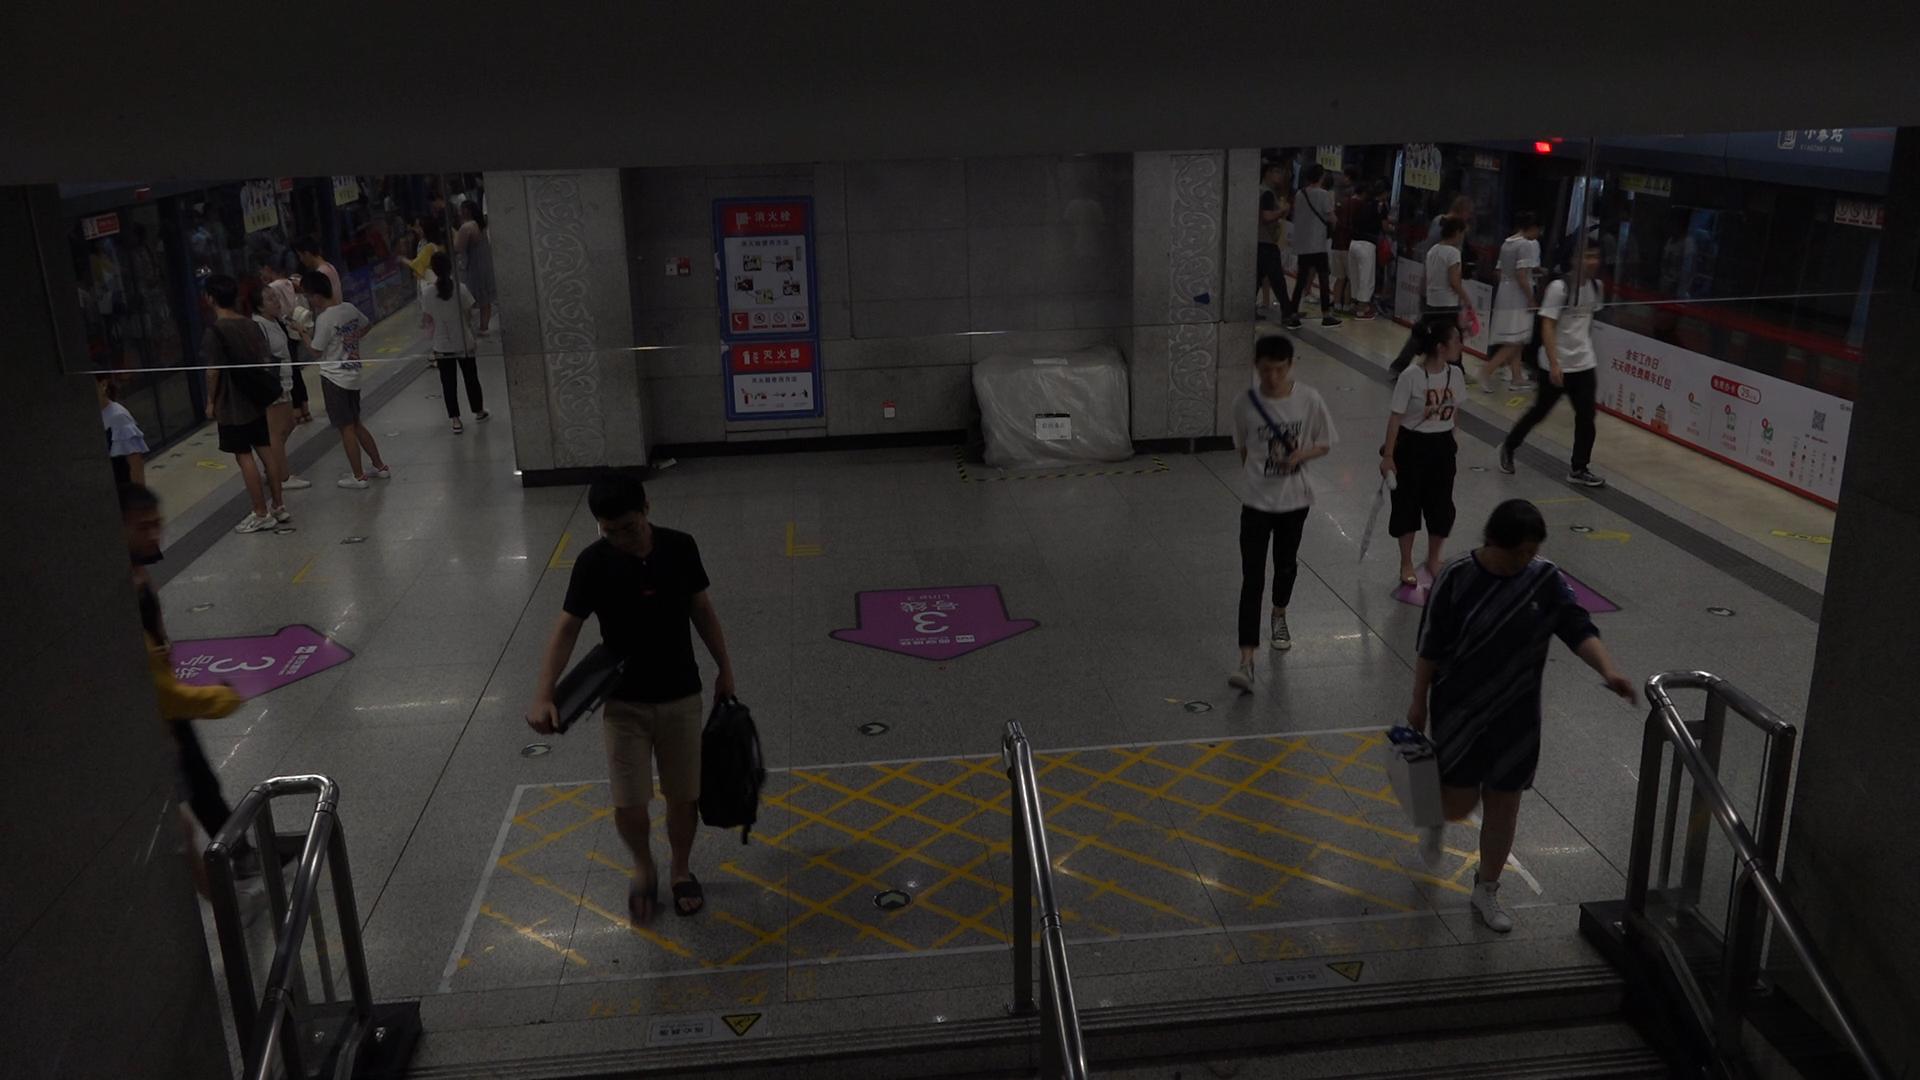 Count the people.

29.